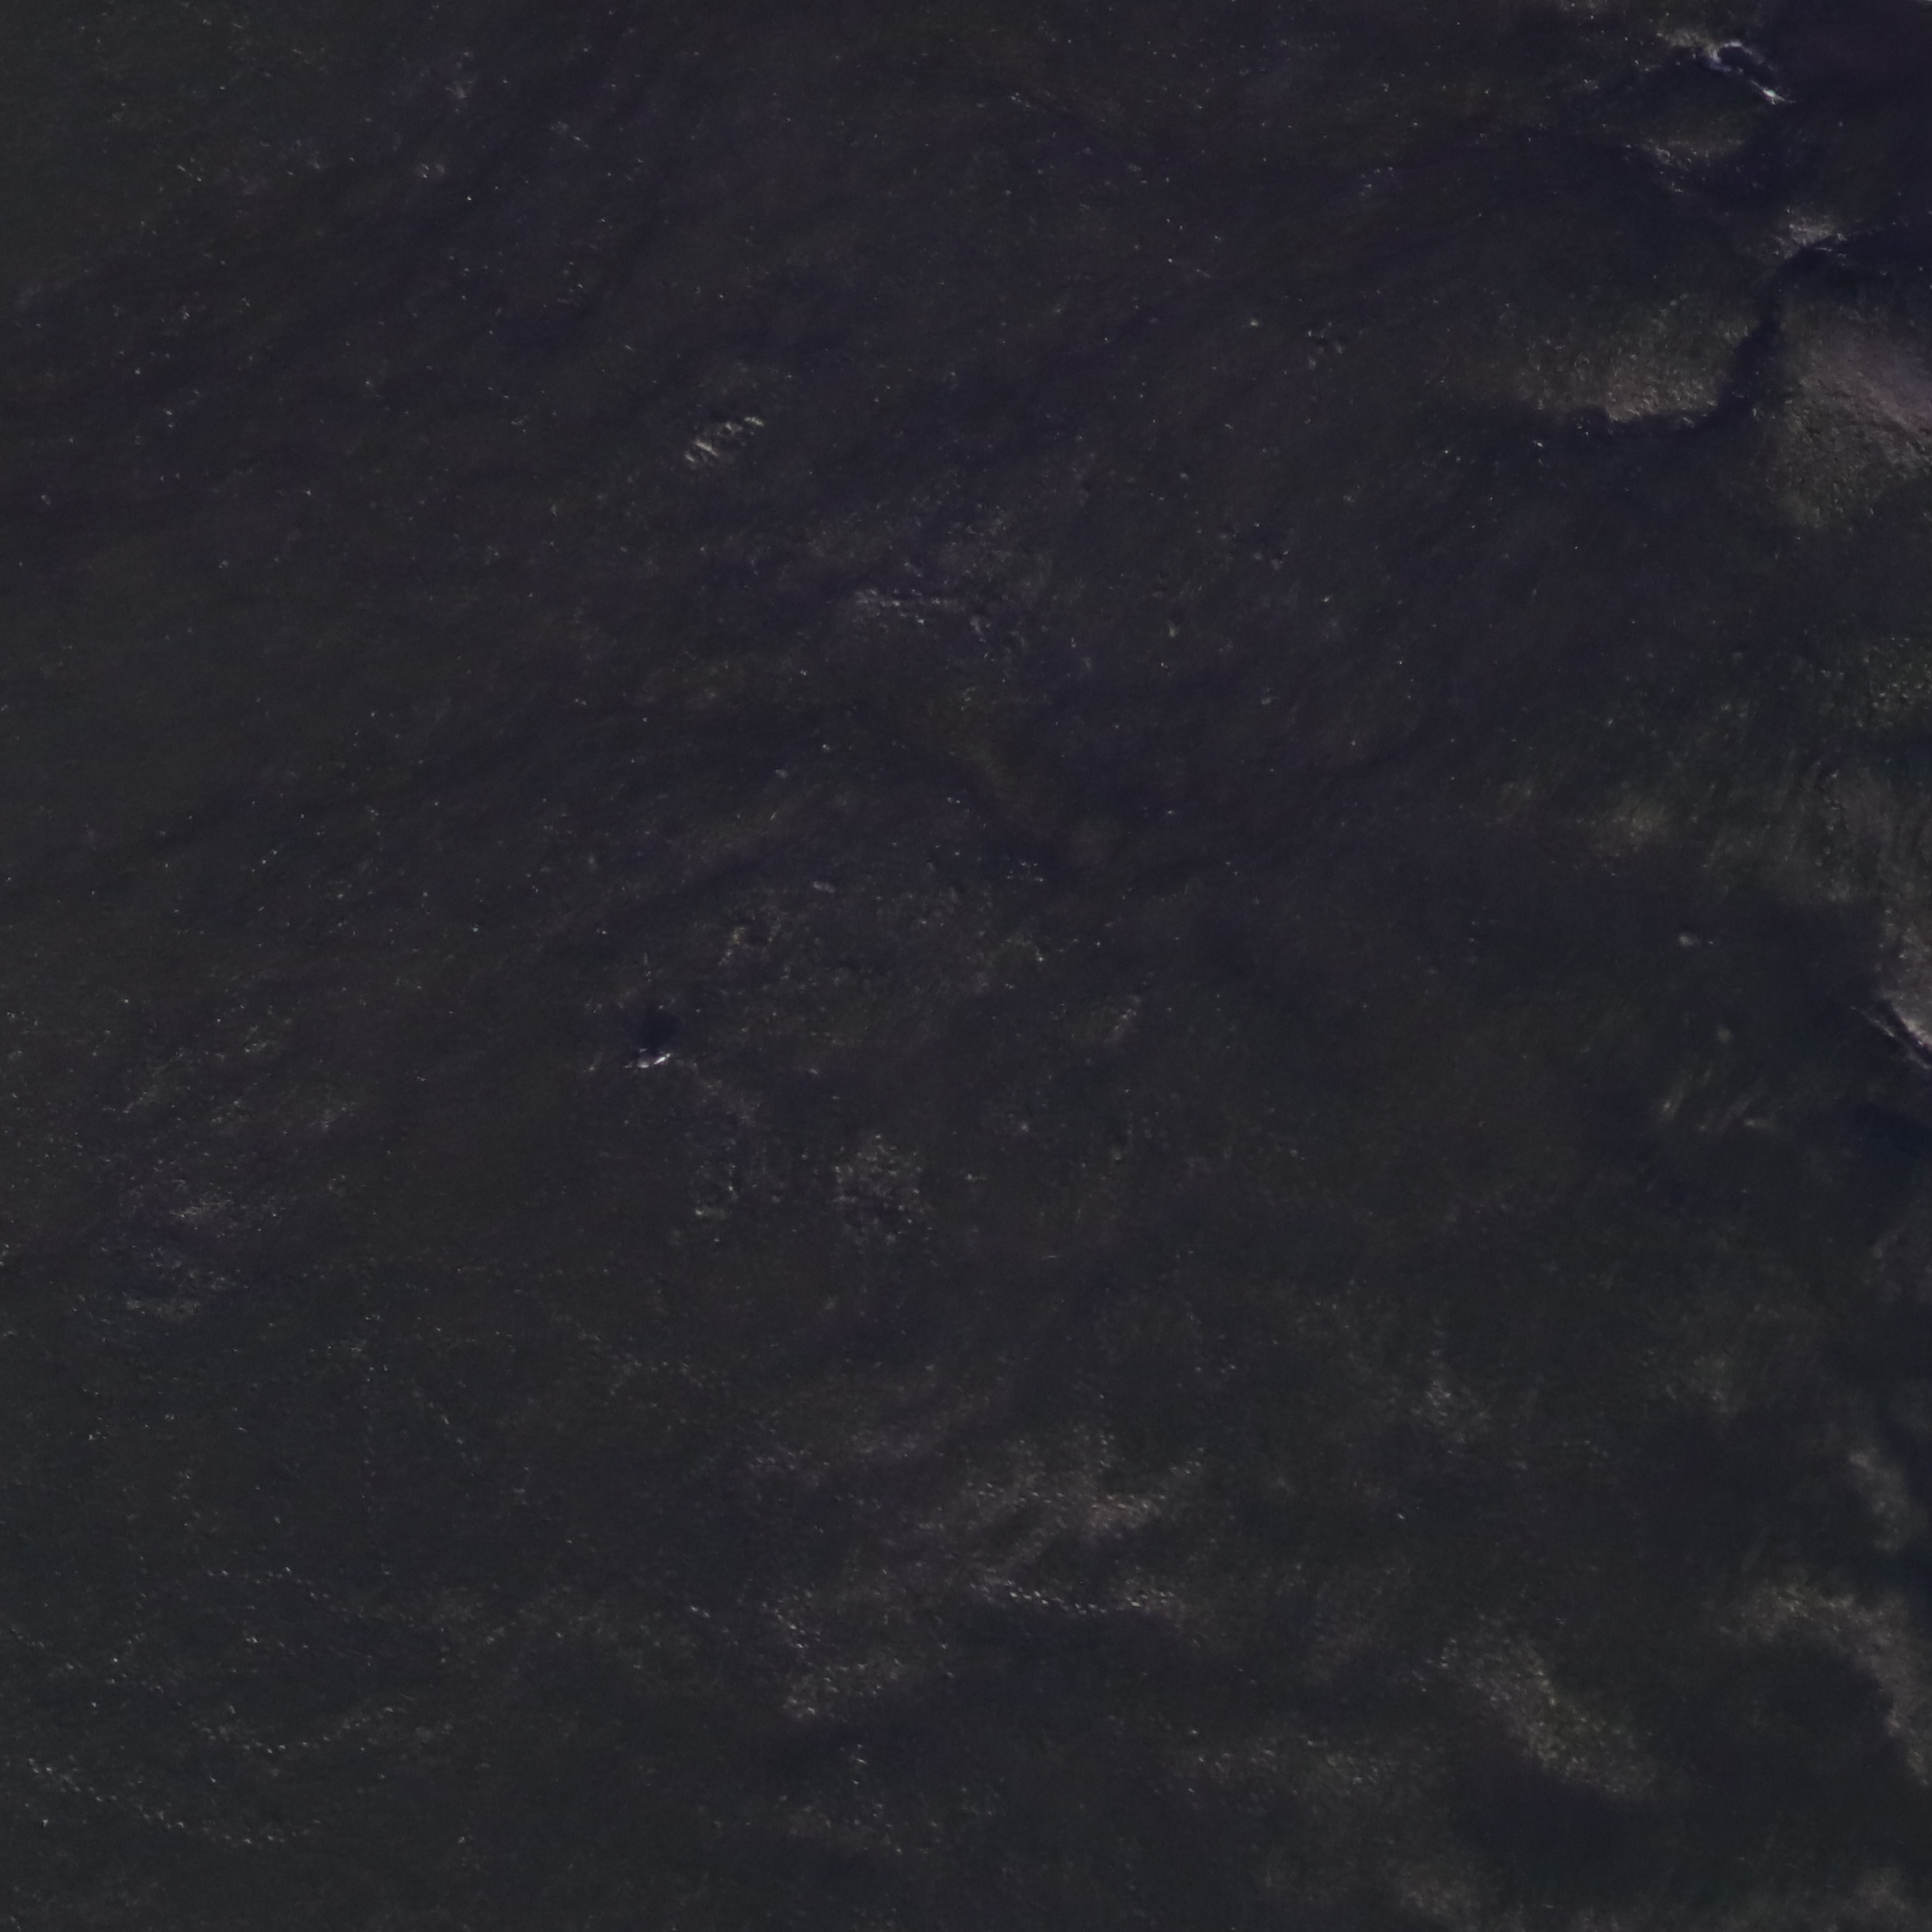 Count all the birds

1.